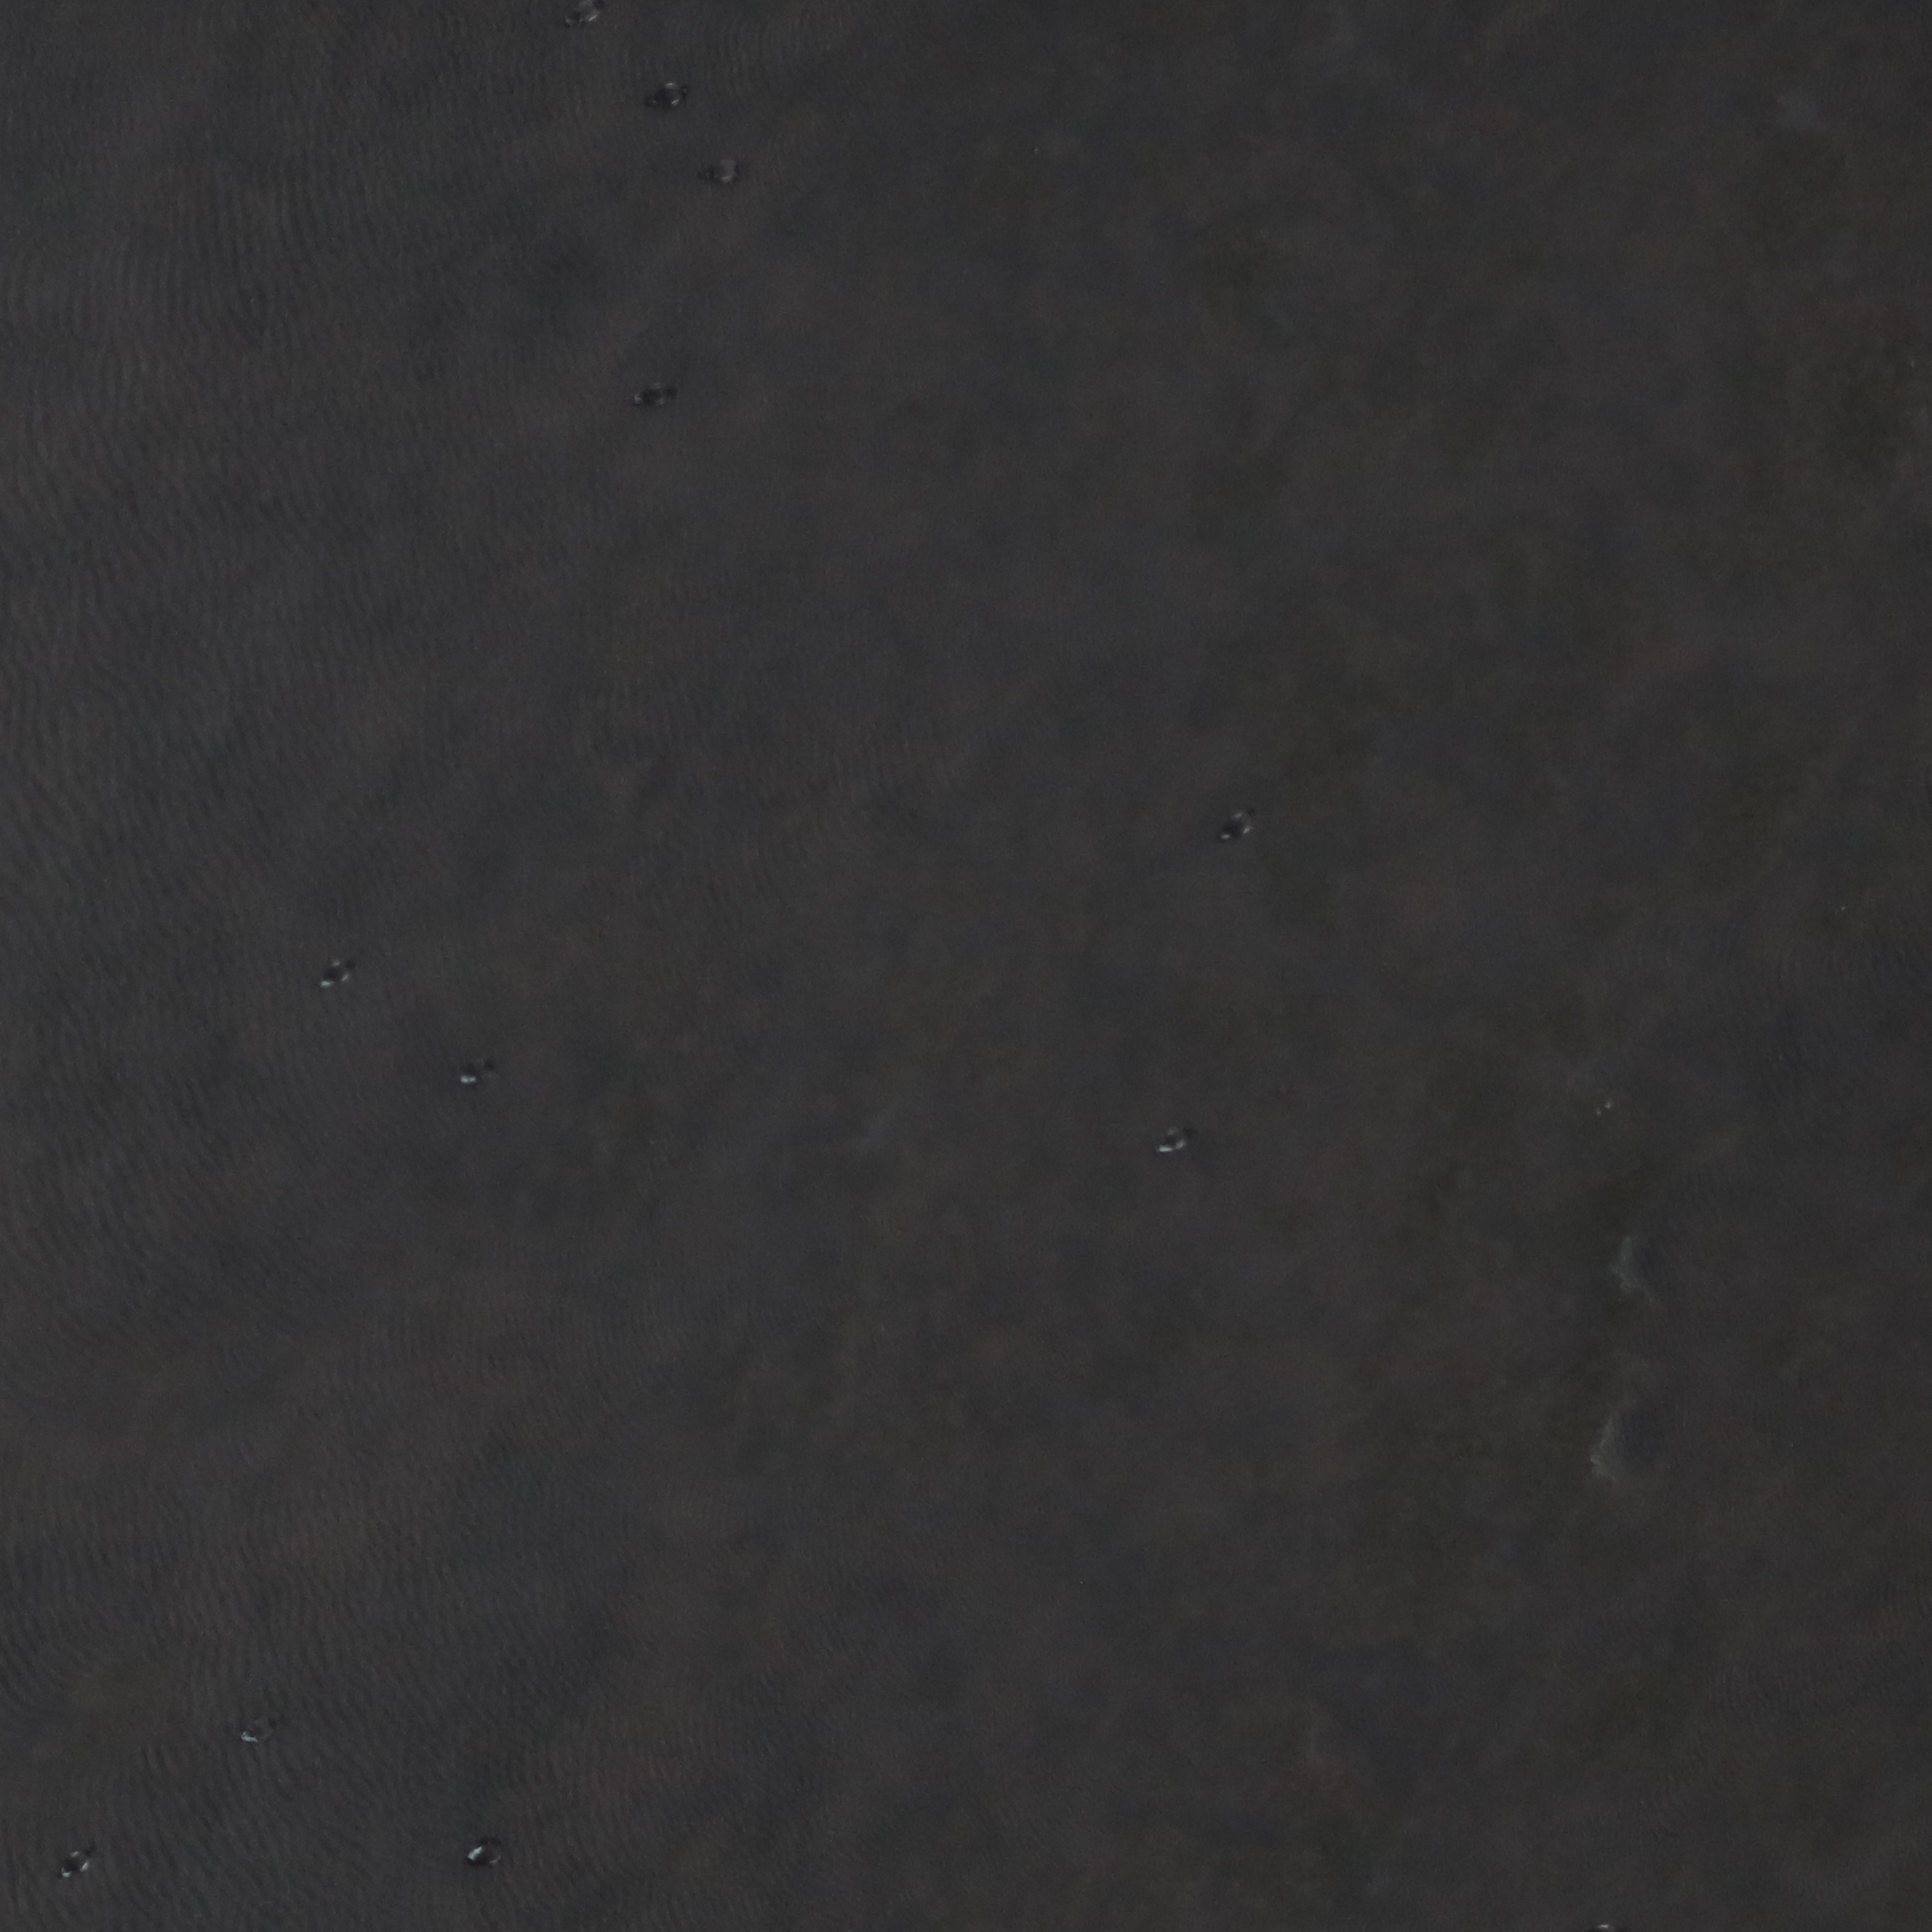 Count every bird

11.